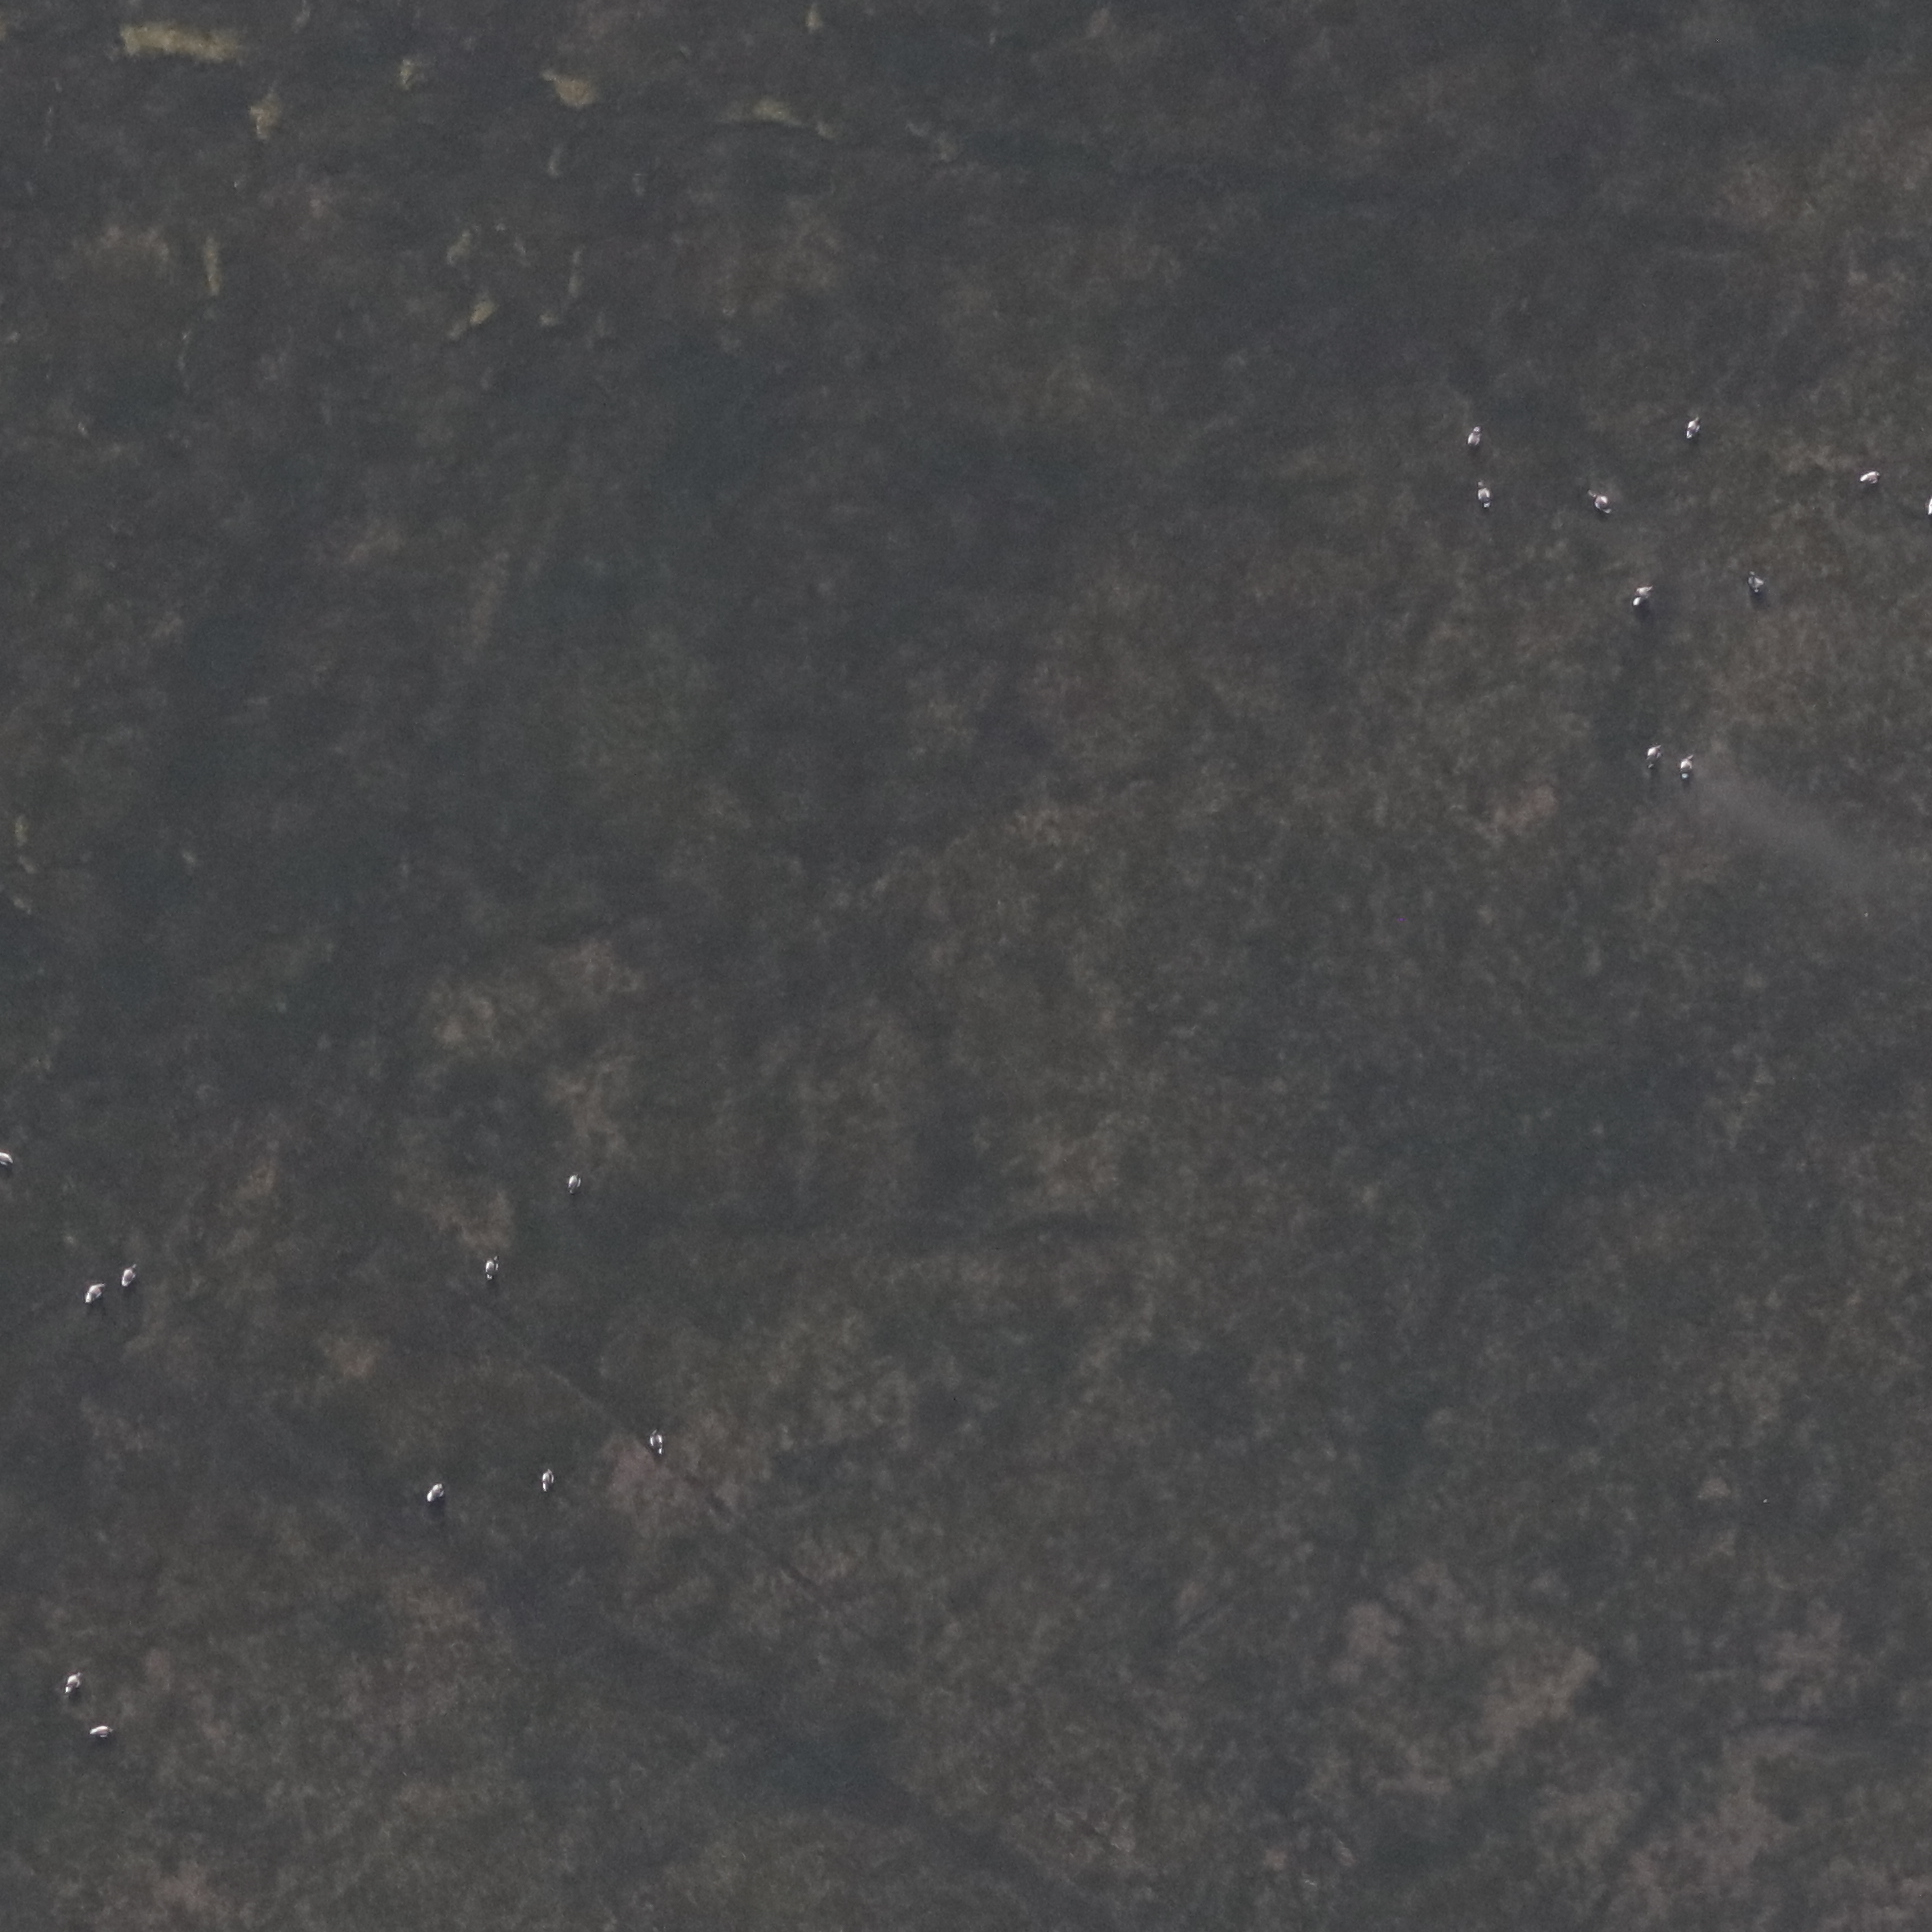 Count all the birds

20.